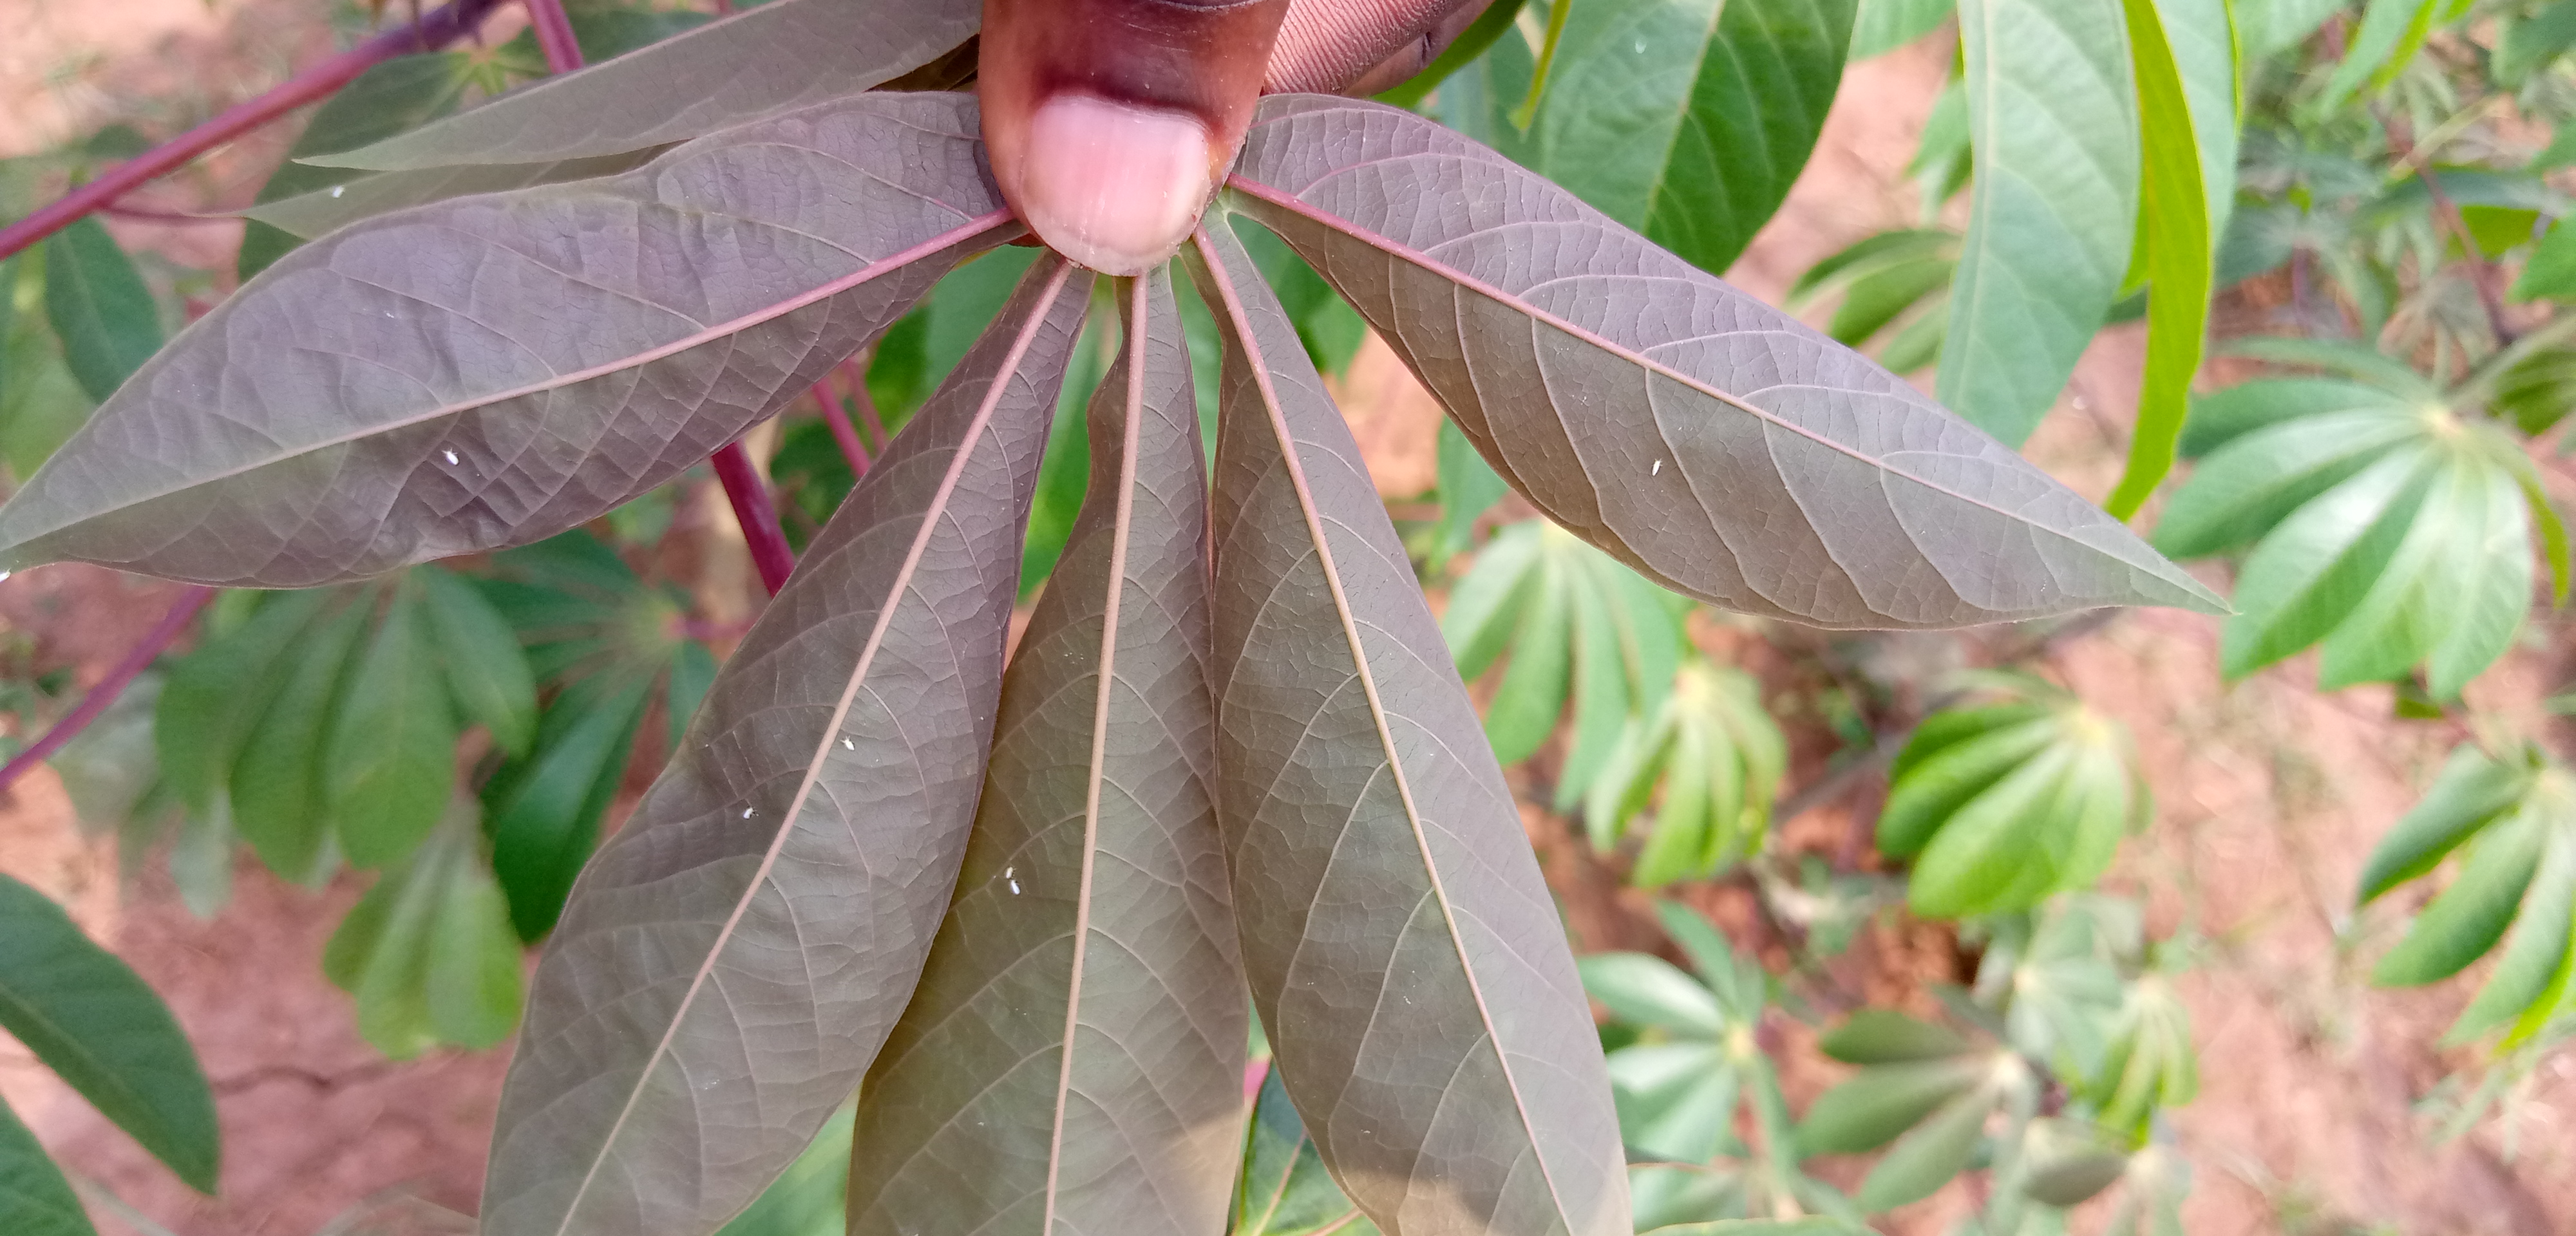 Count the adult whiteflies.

7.